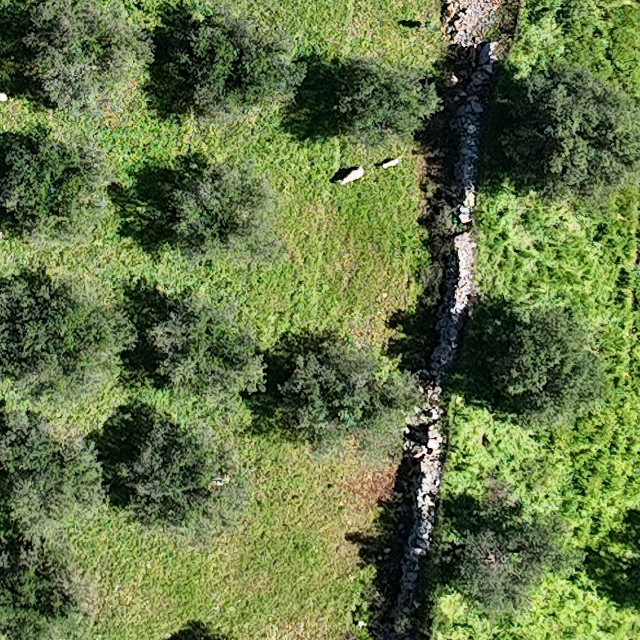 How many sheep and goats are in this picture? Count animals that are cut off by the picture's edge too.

6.